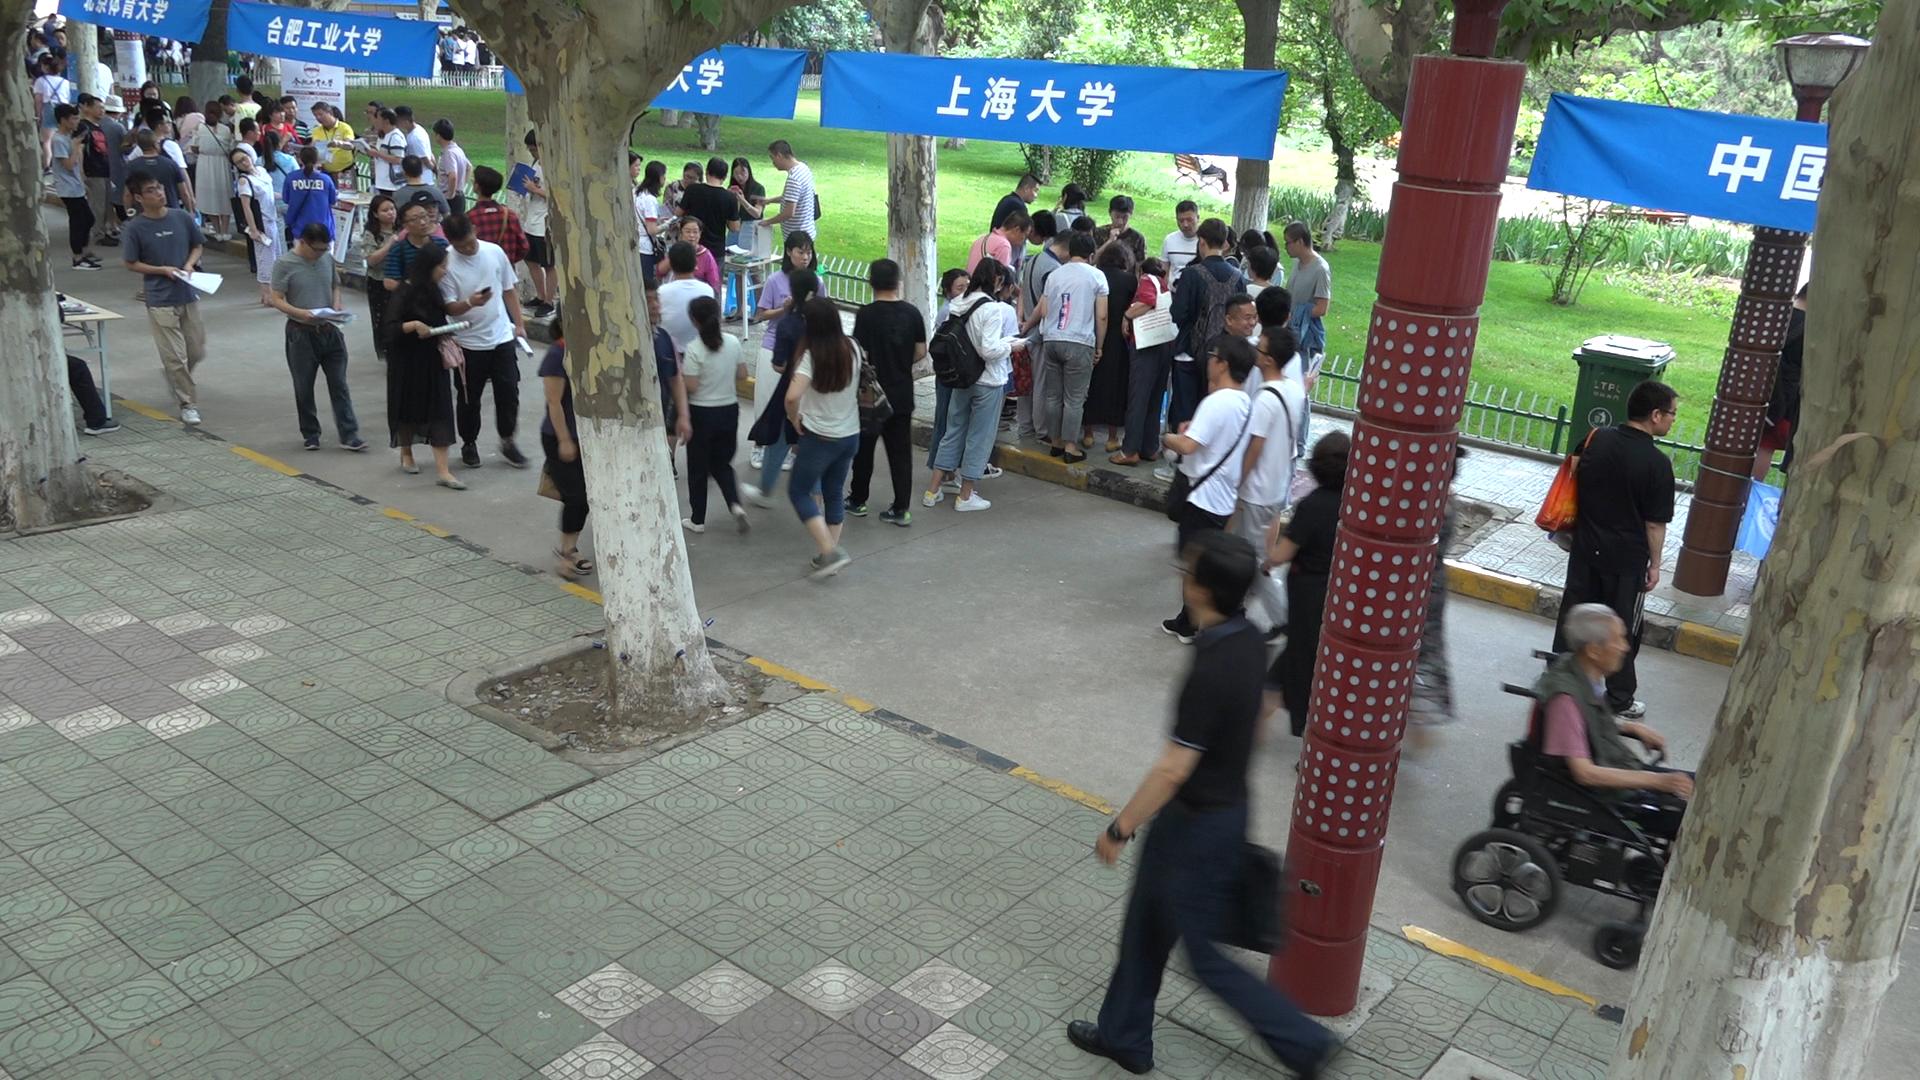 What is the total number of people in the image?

95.